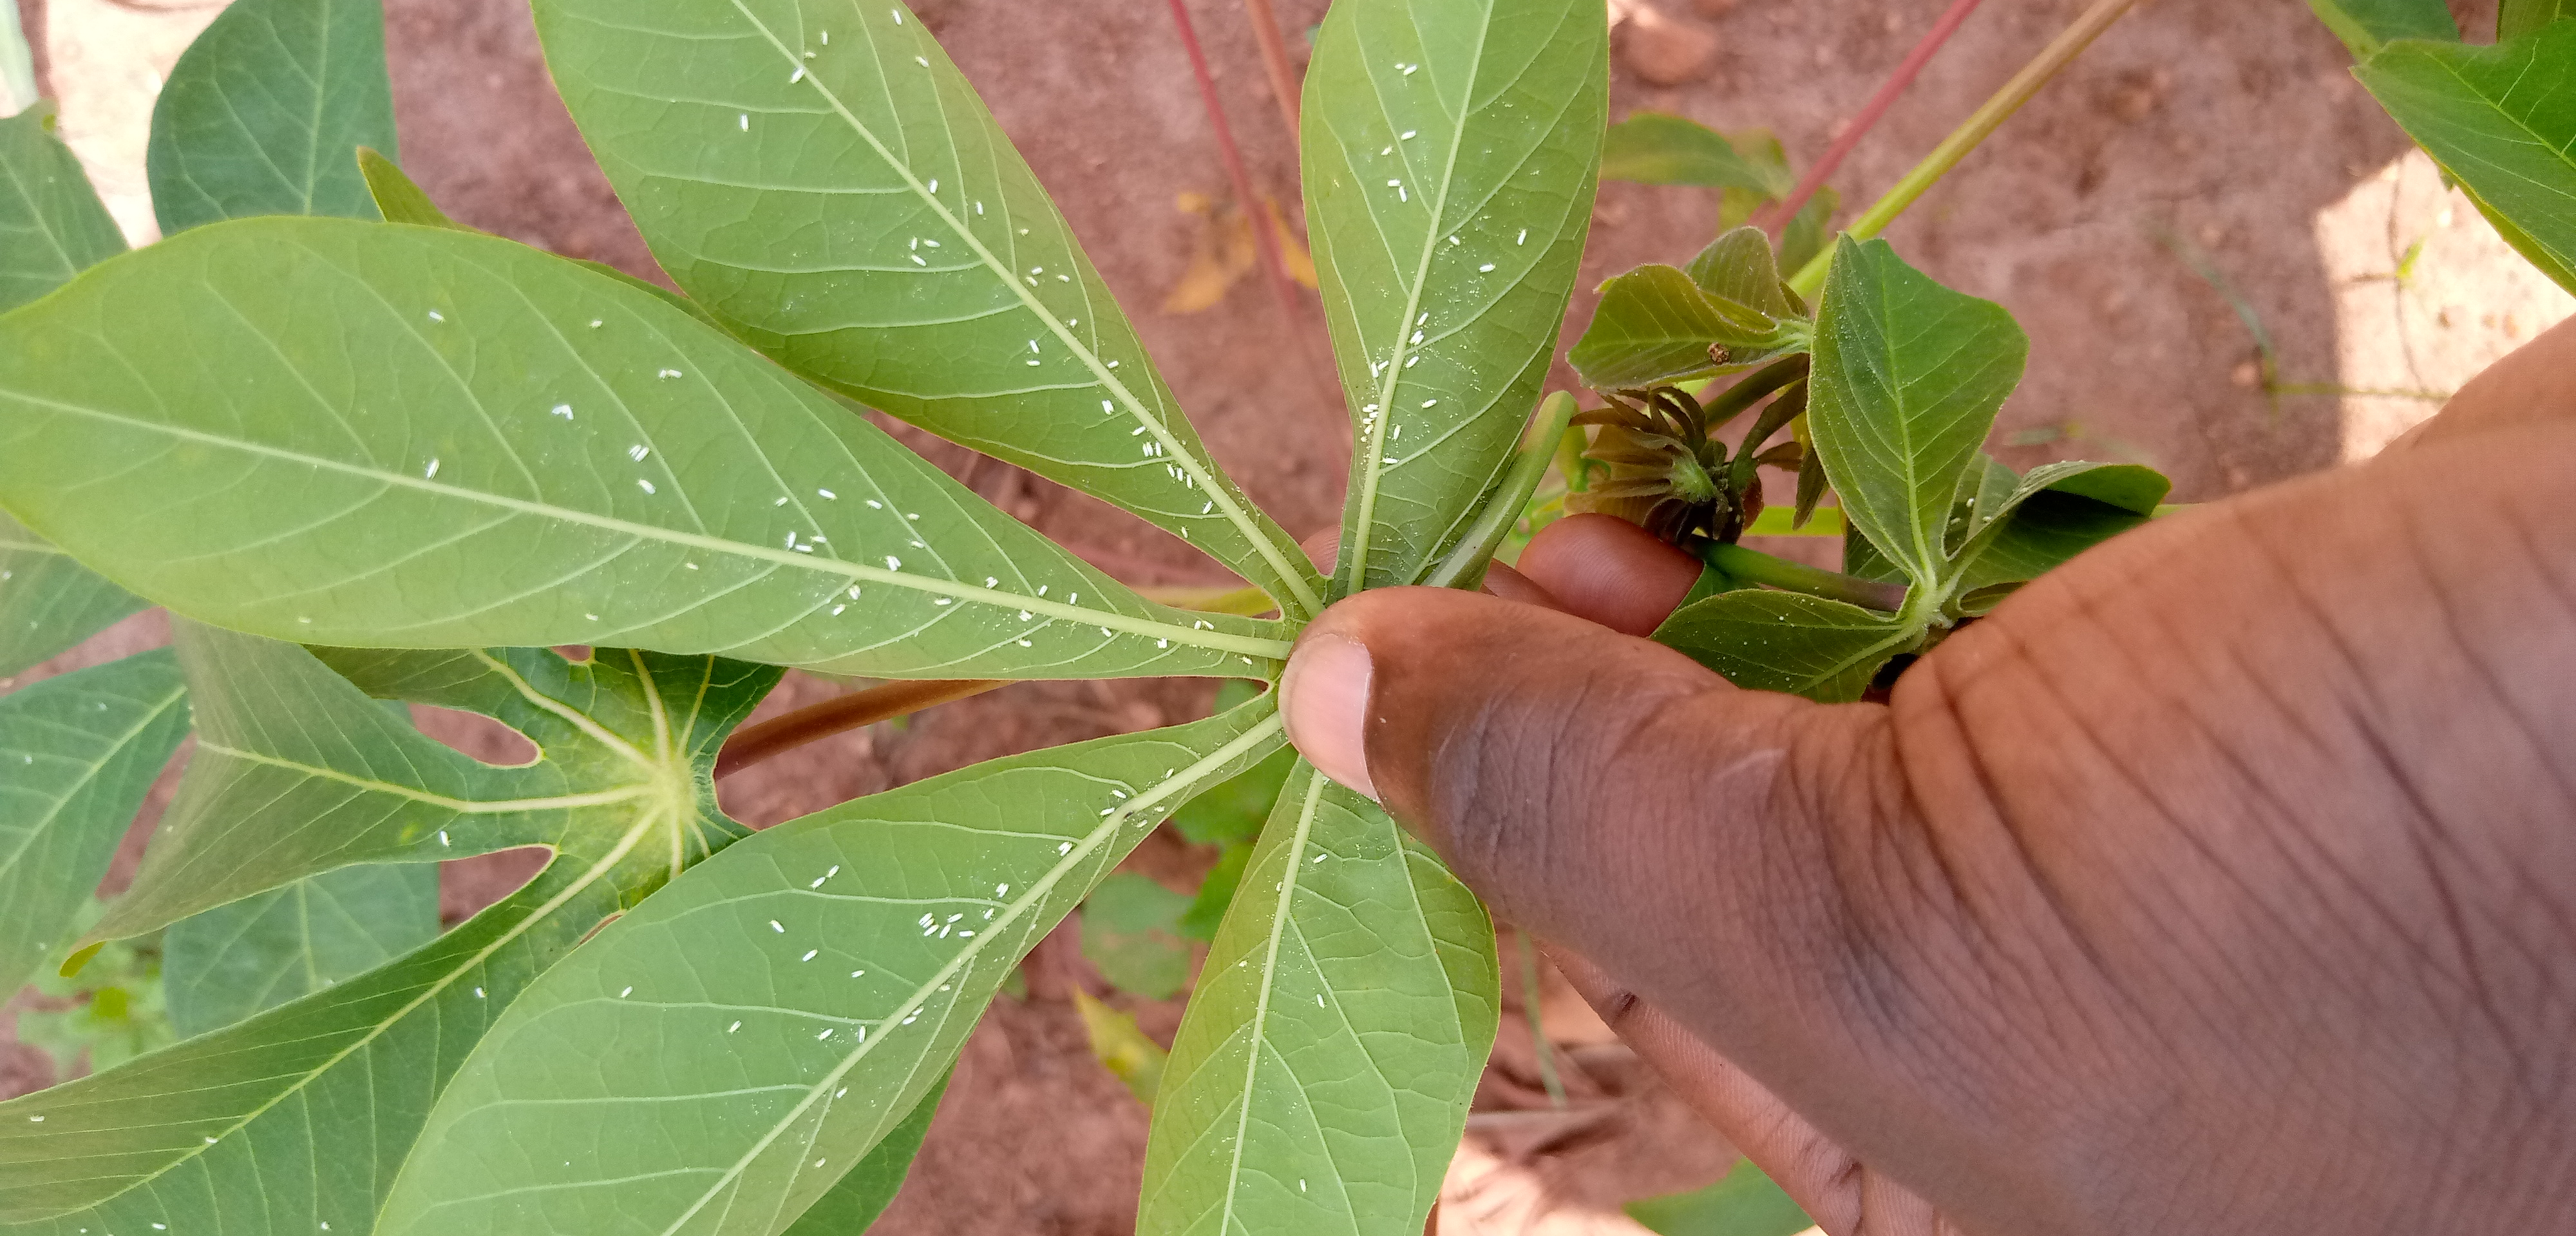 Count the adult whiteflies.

120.